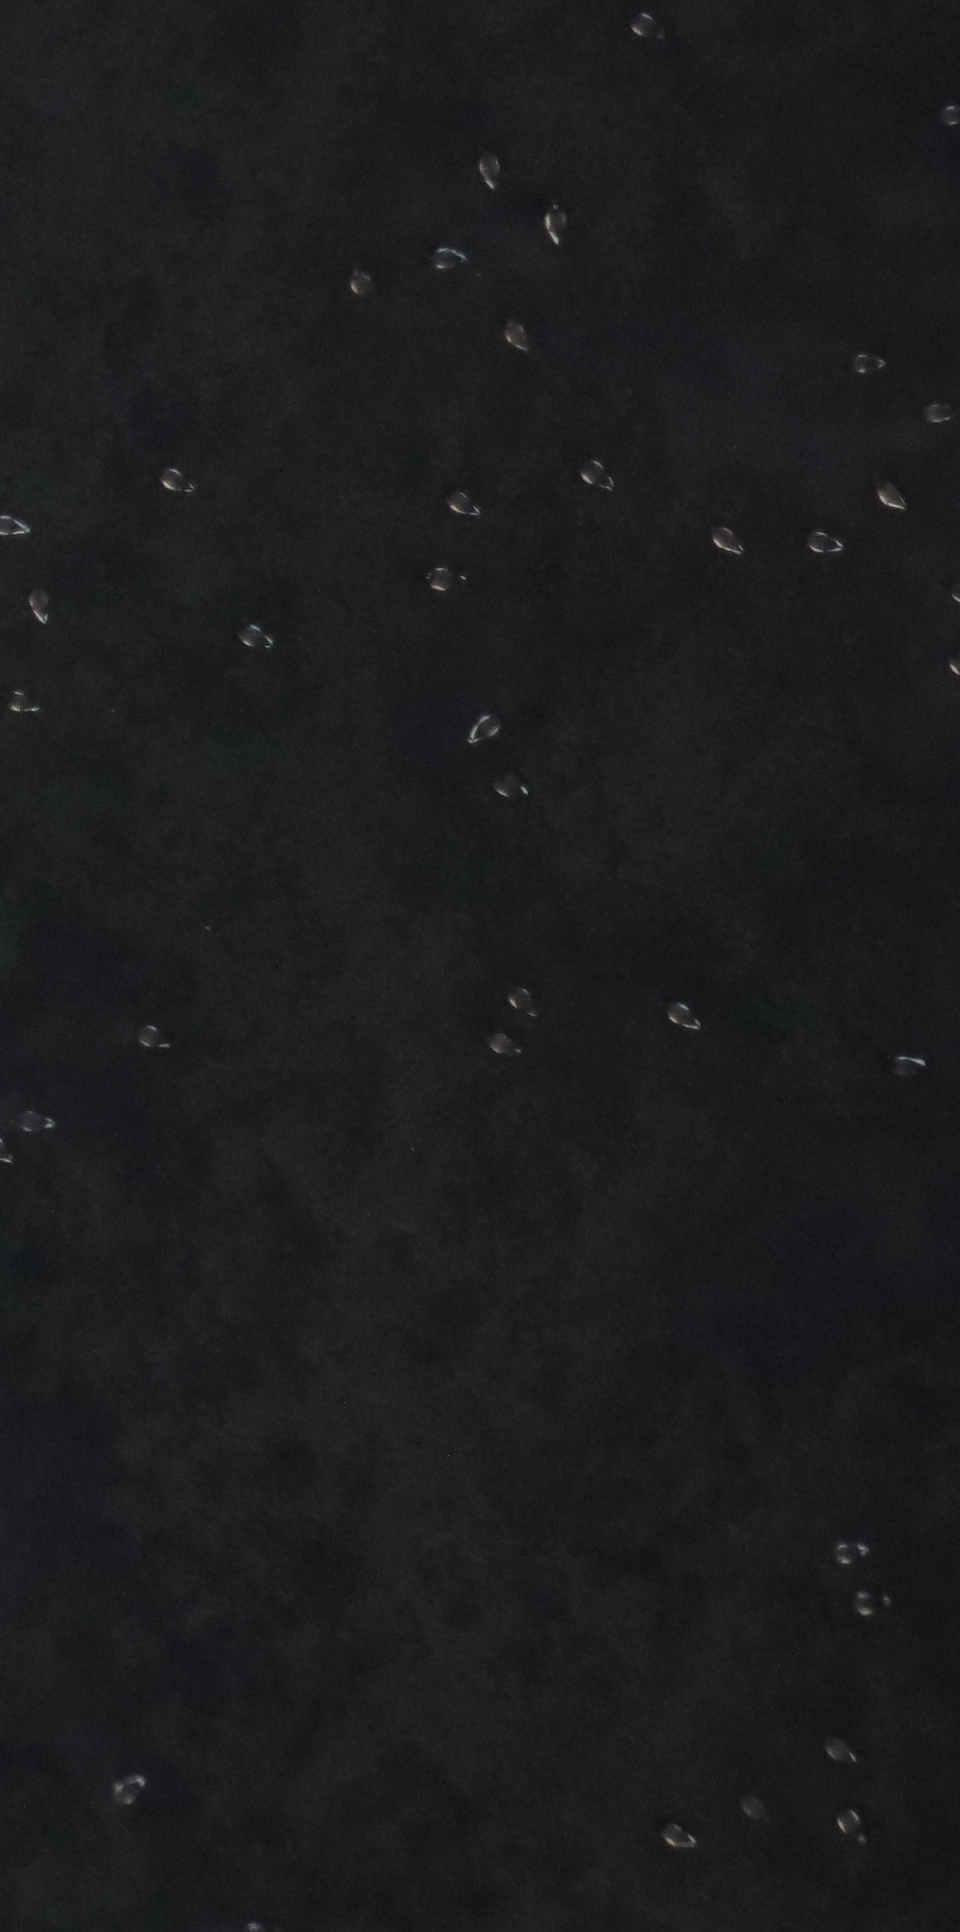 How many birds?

34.